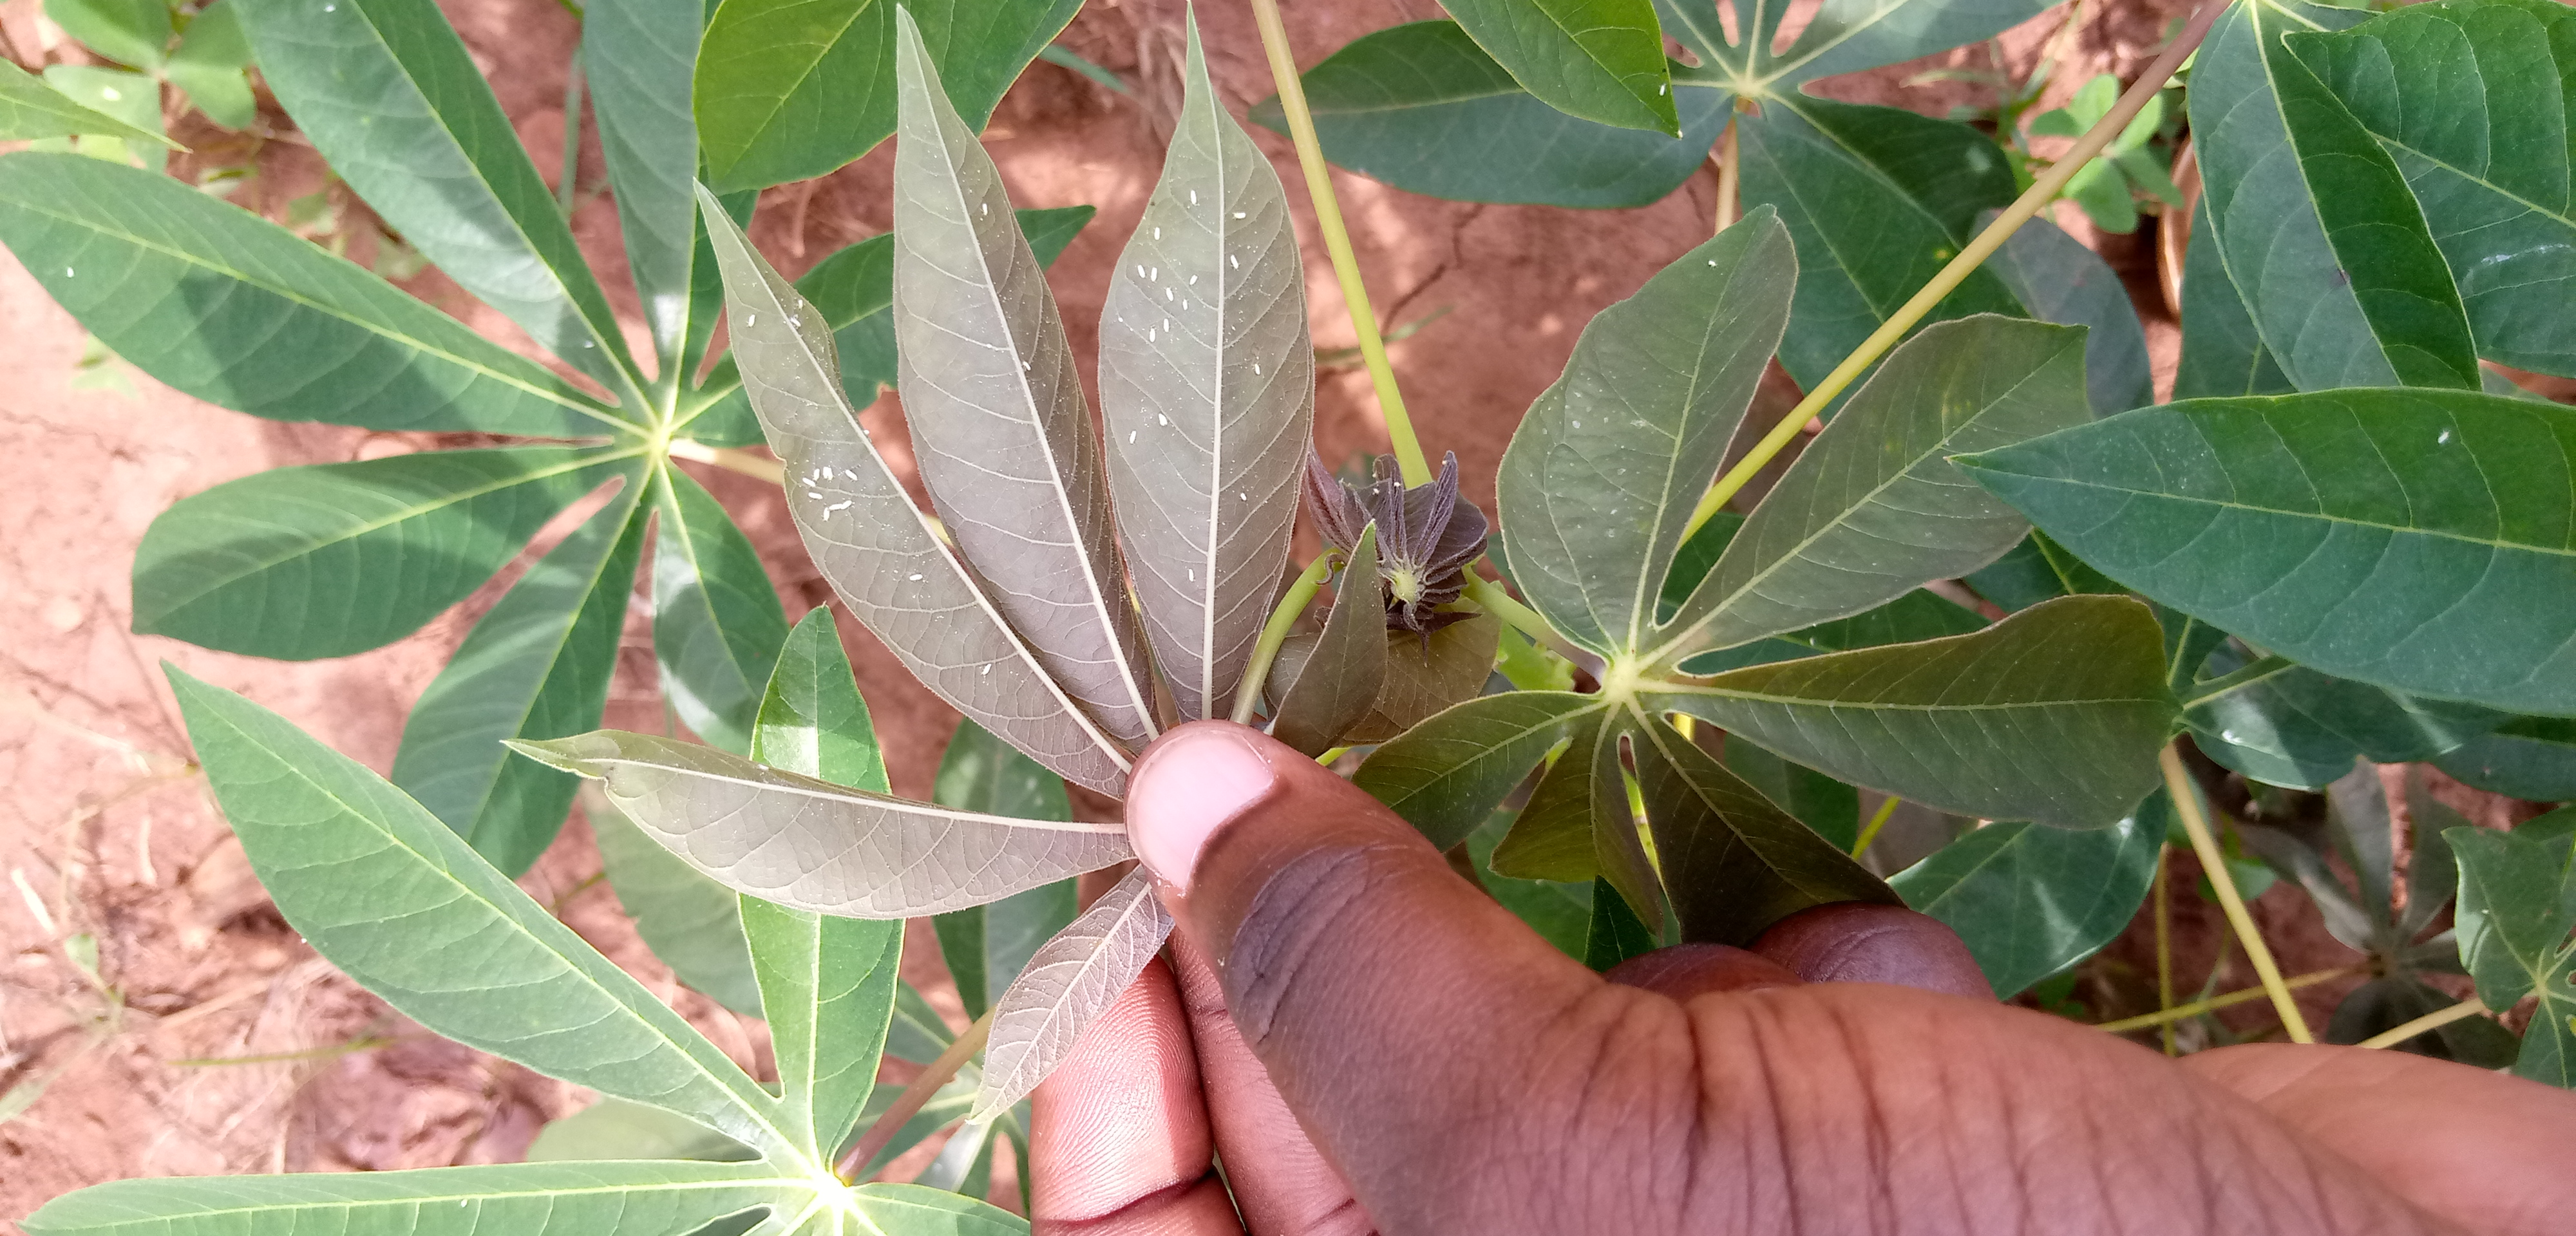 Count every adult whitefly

39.